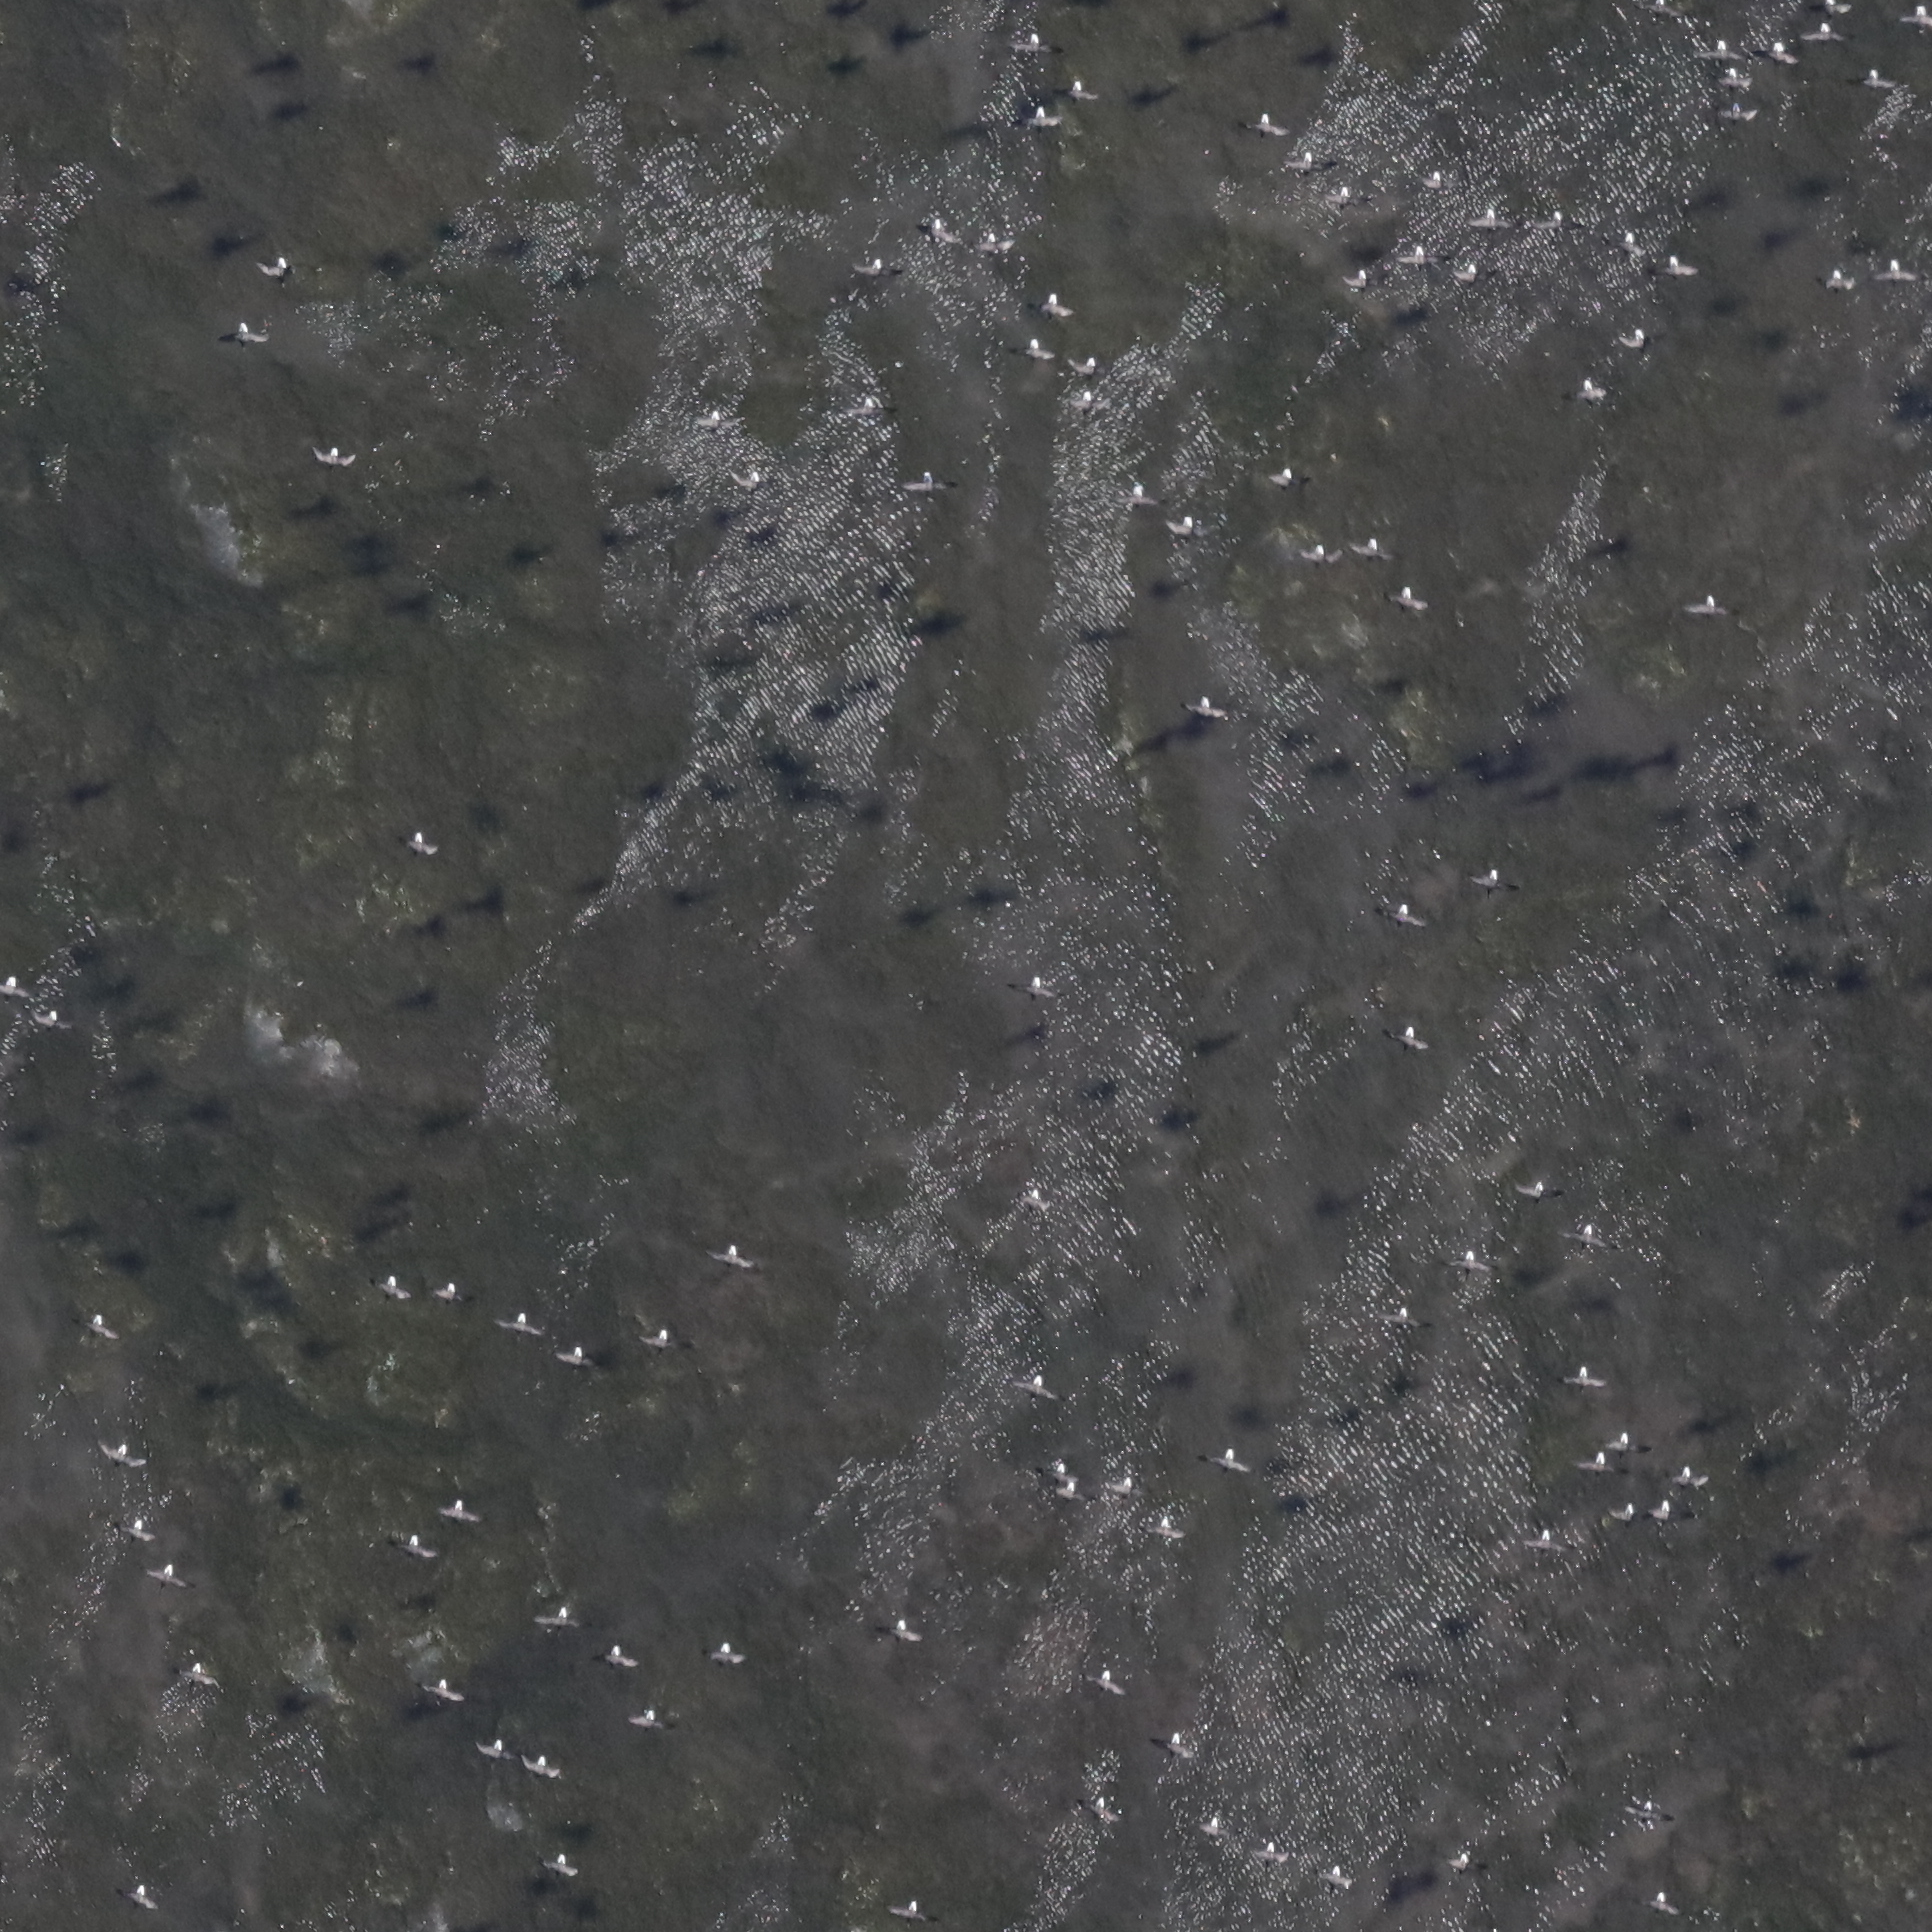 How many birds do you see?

107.